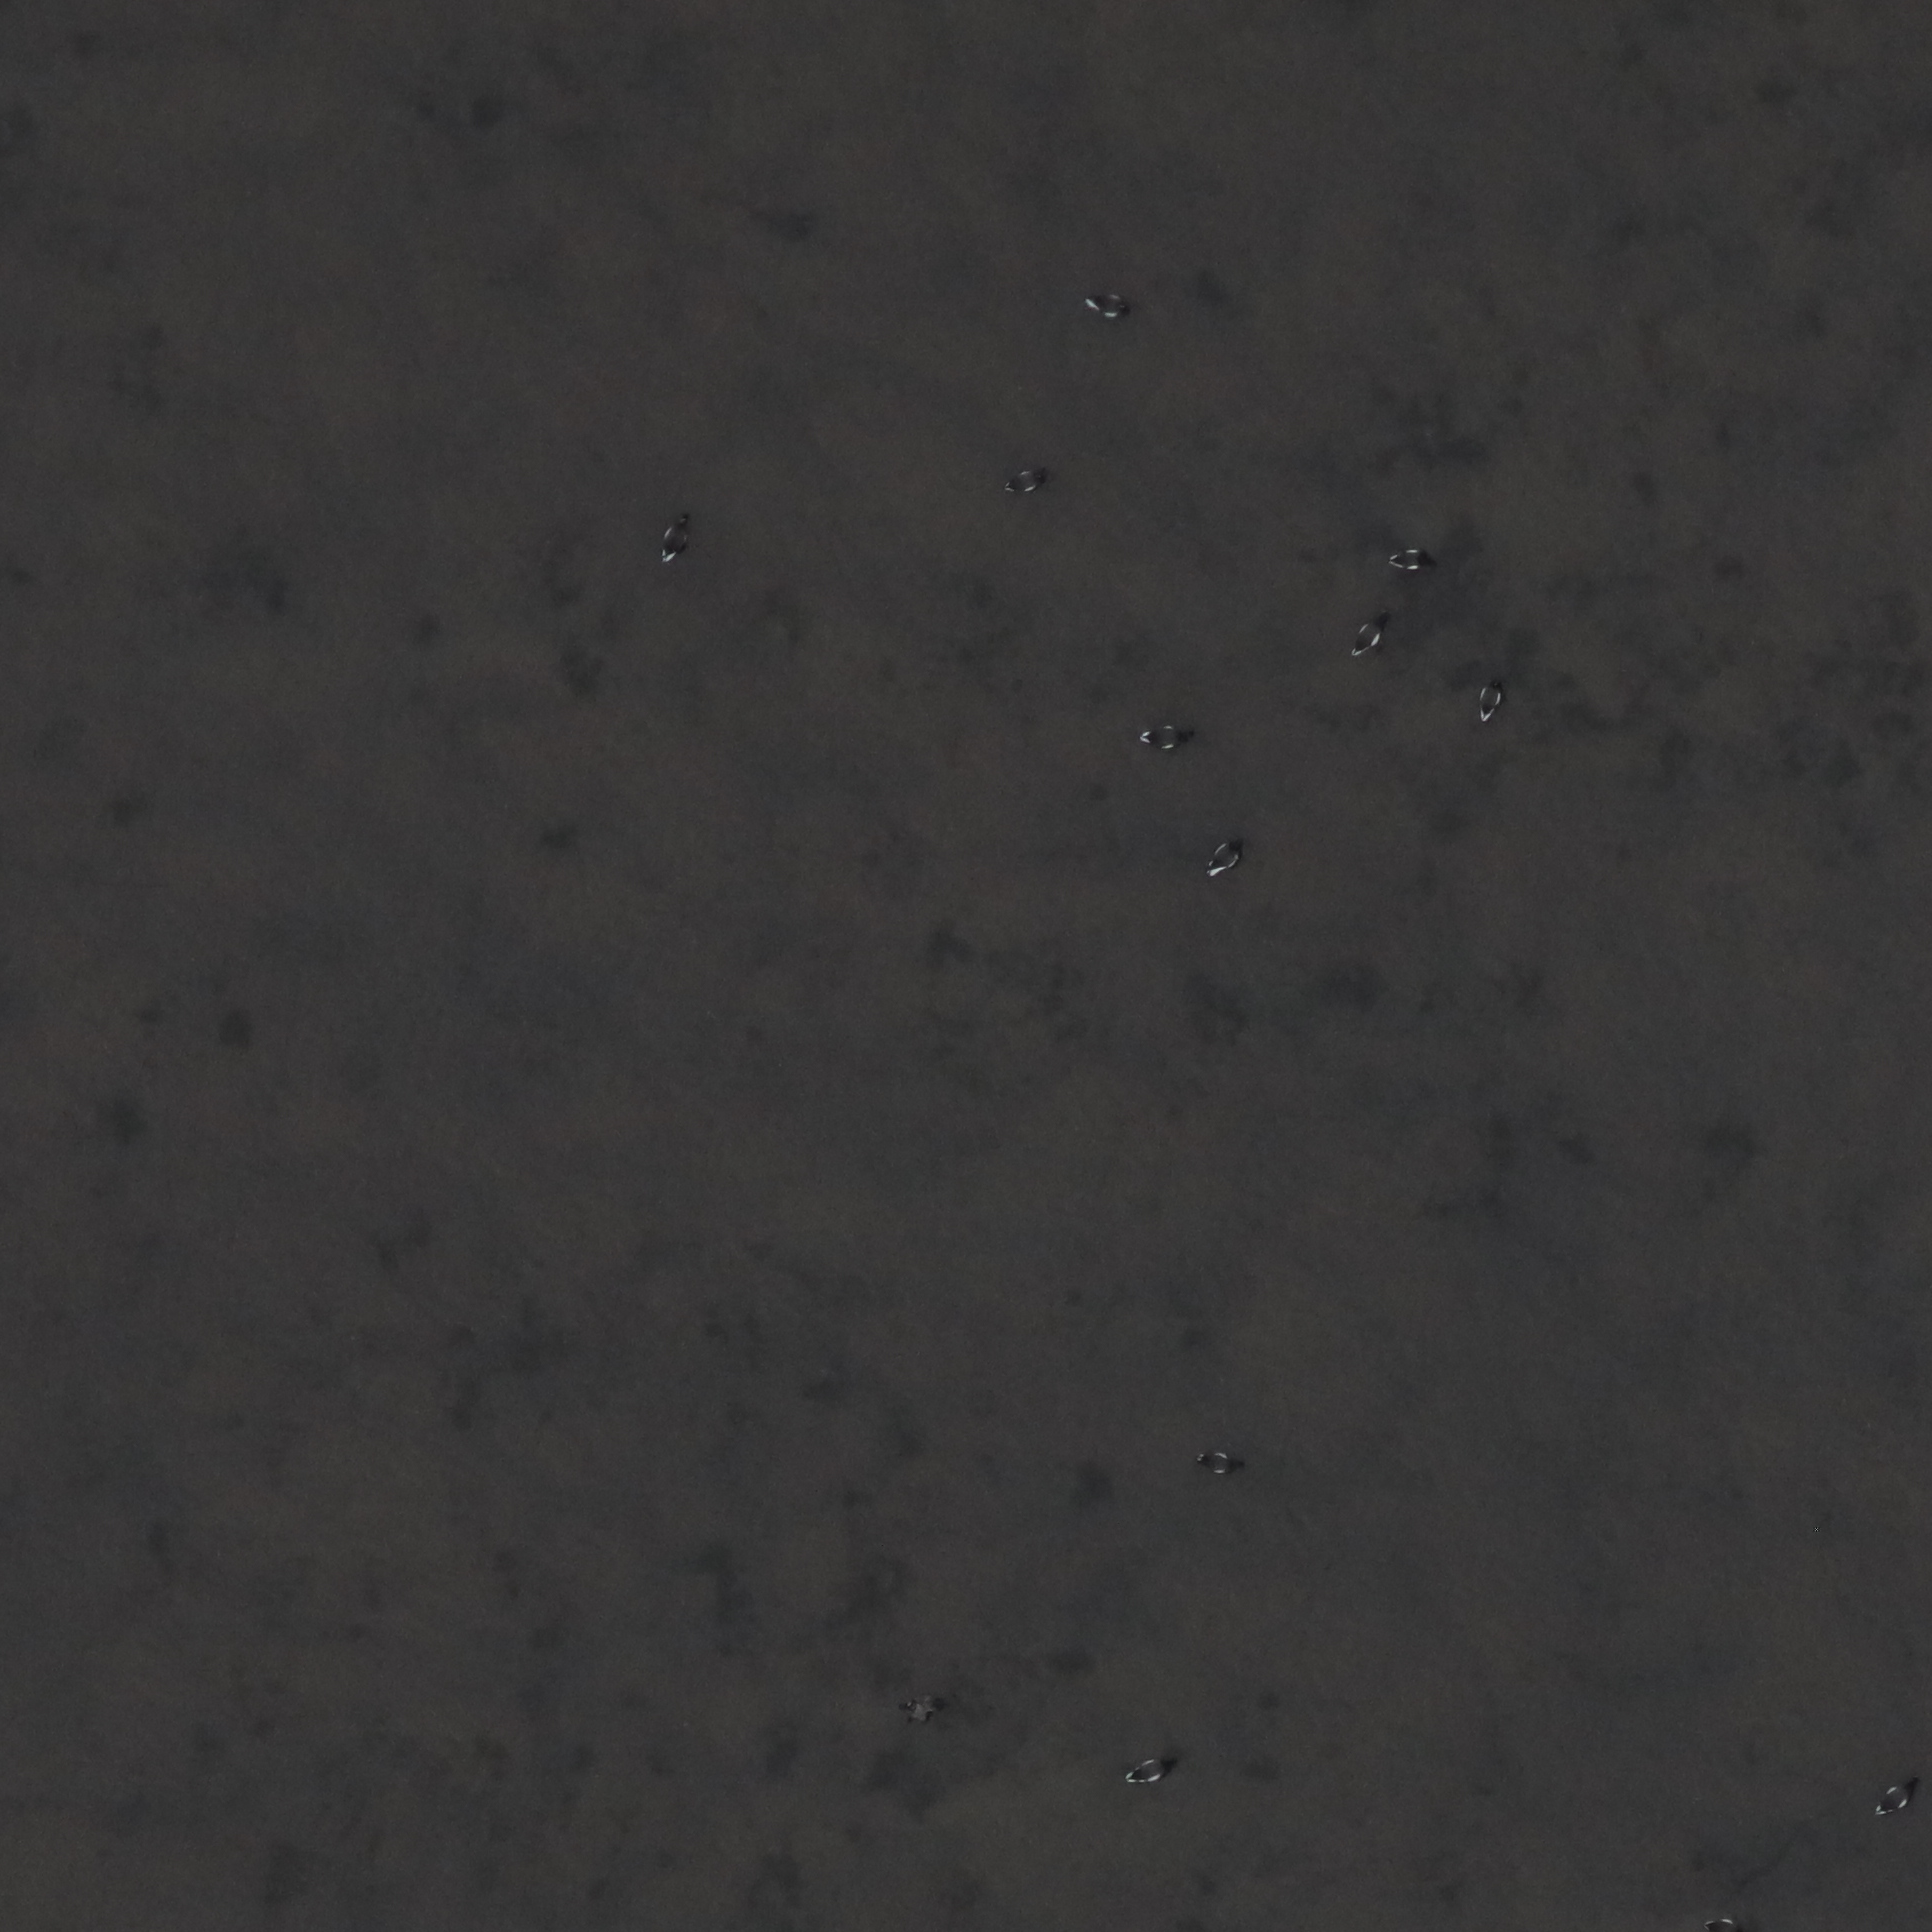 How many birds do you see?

13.